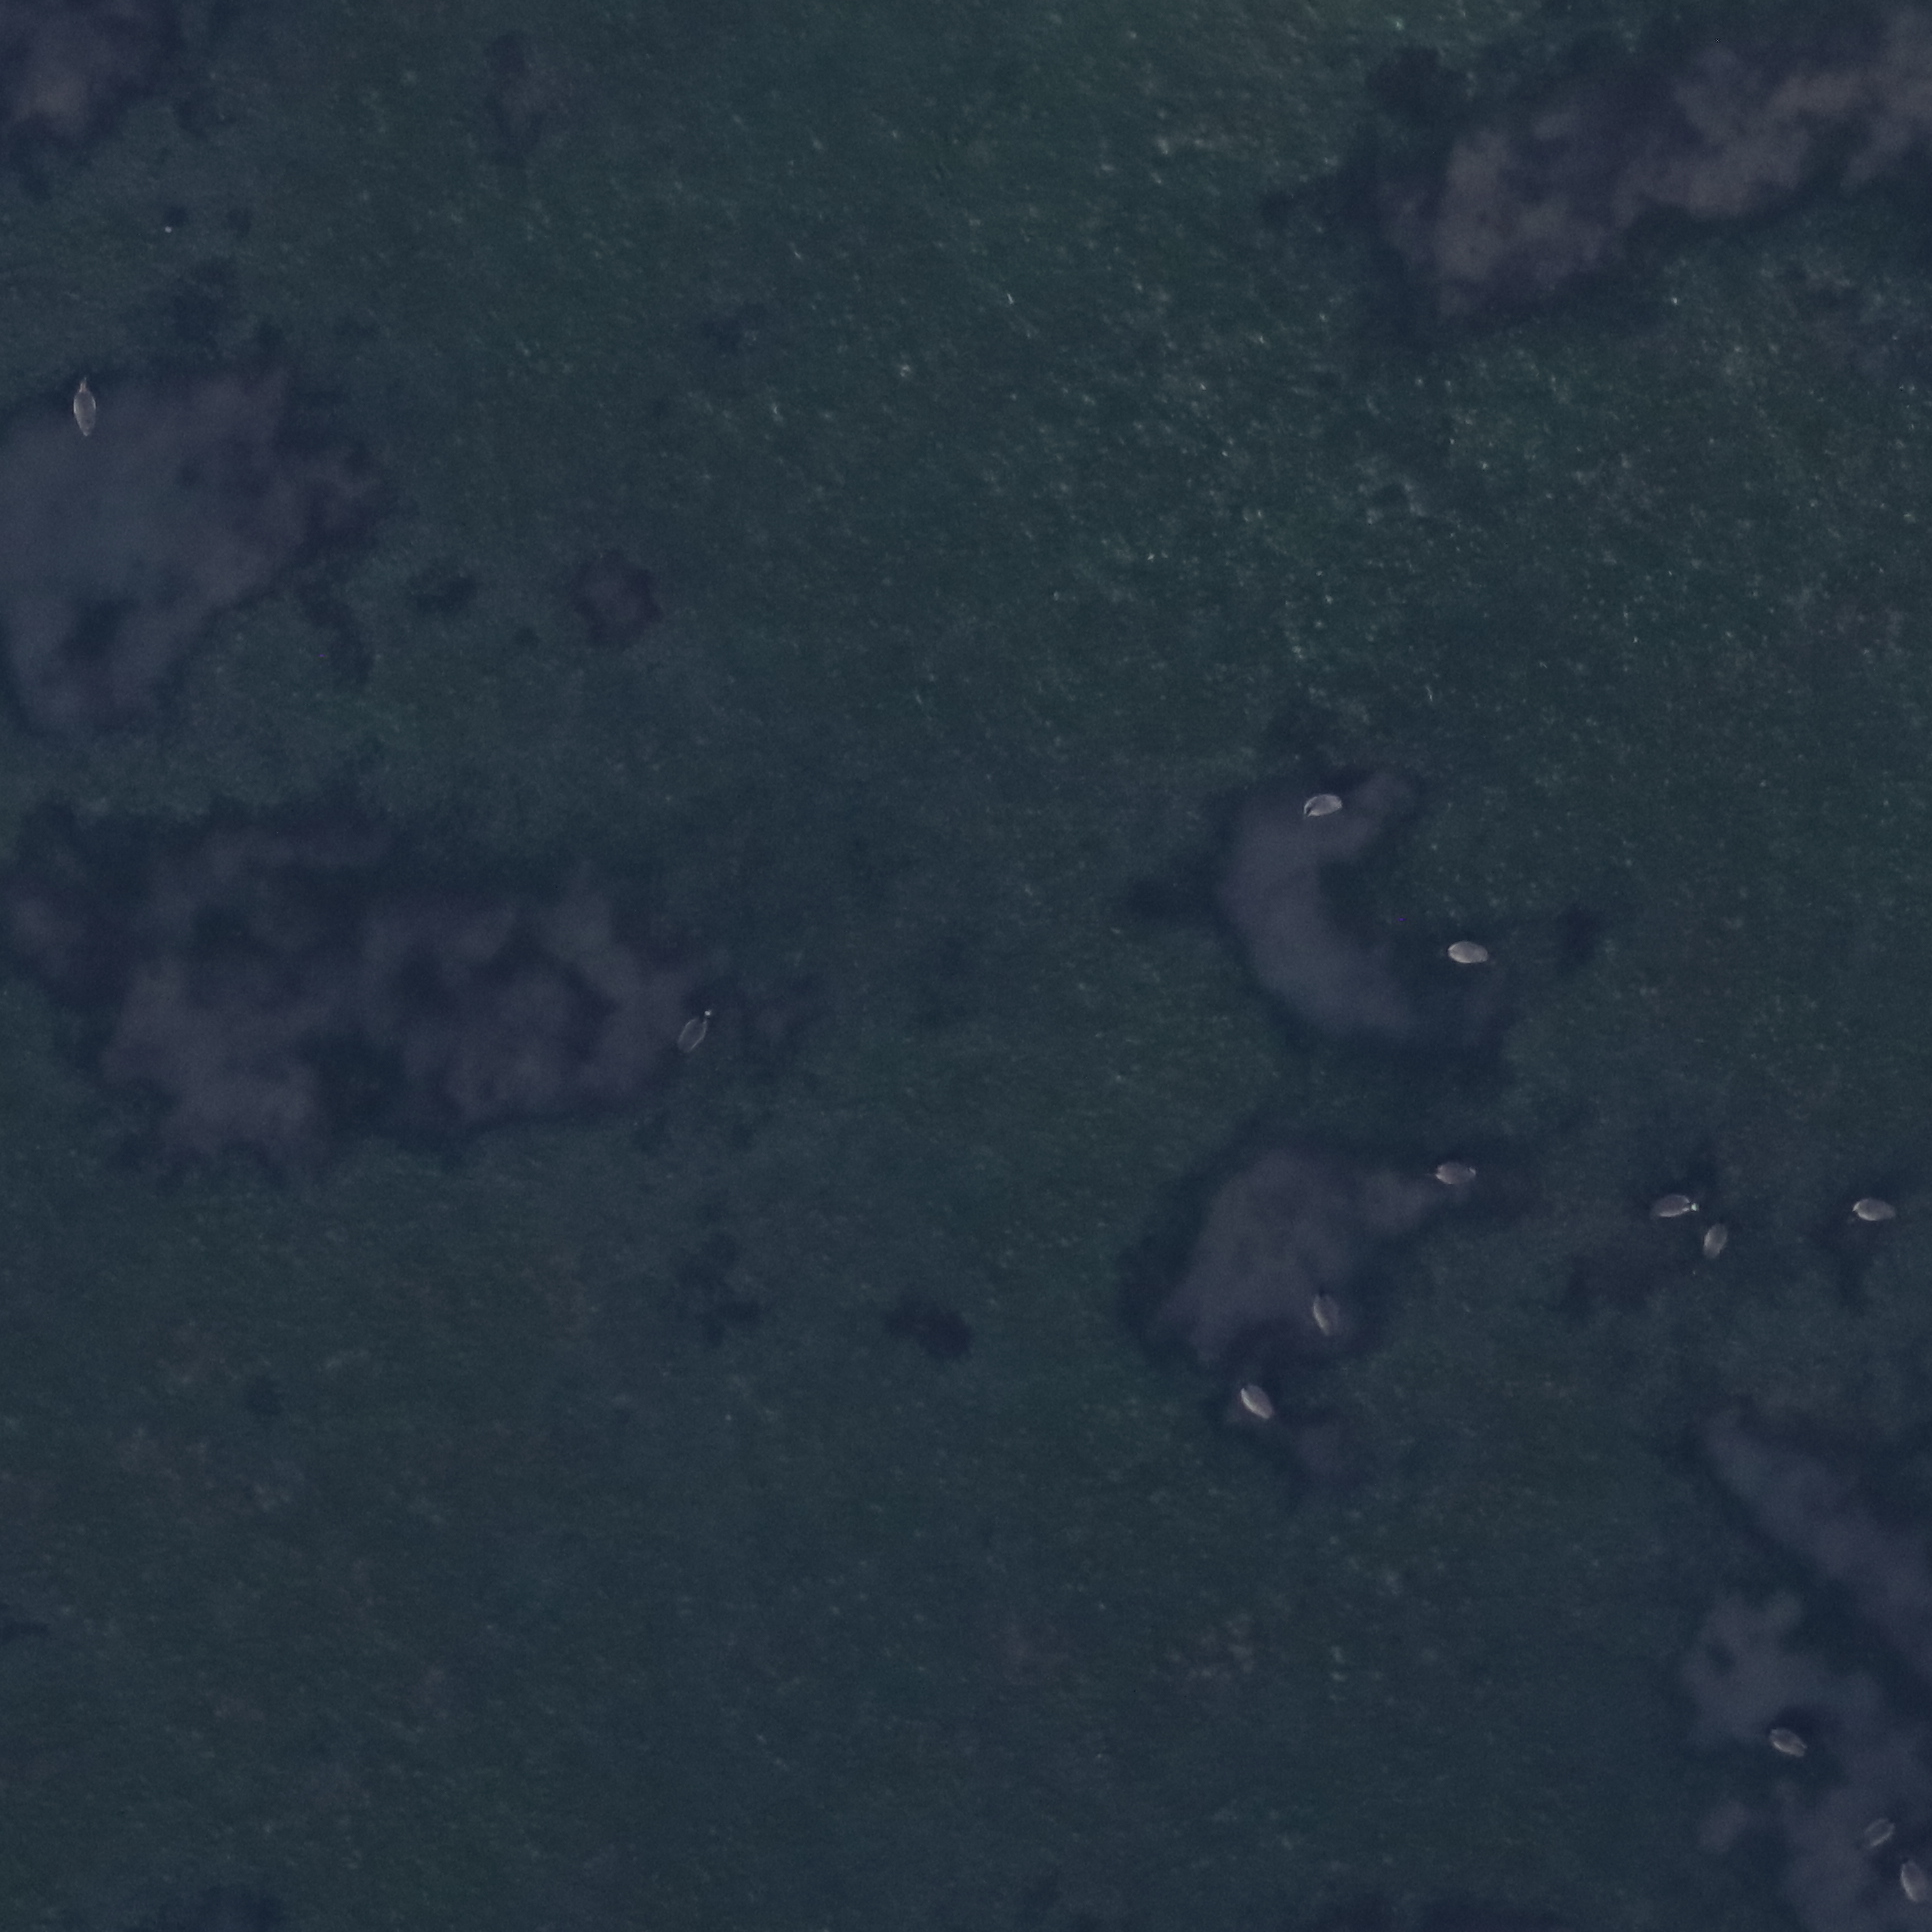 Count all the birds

13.